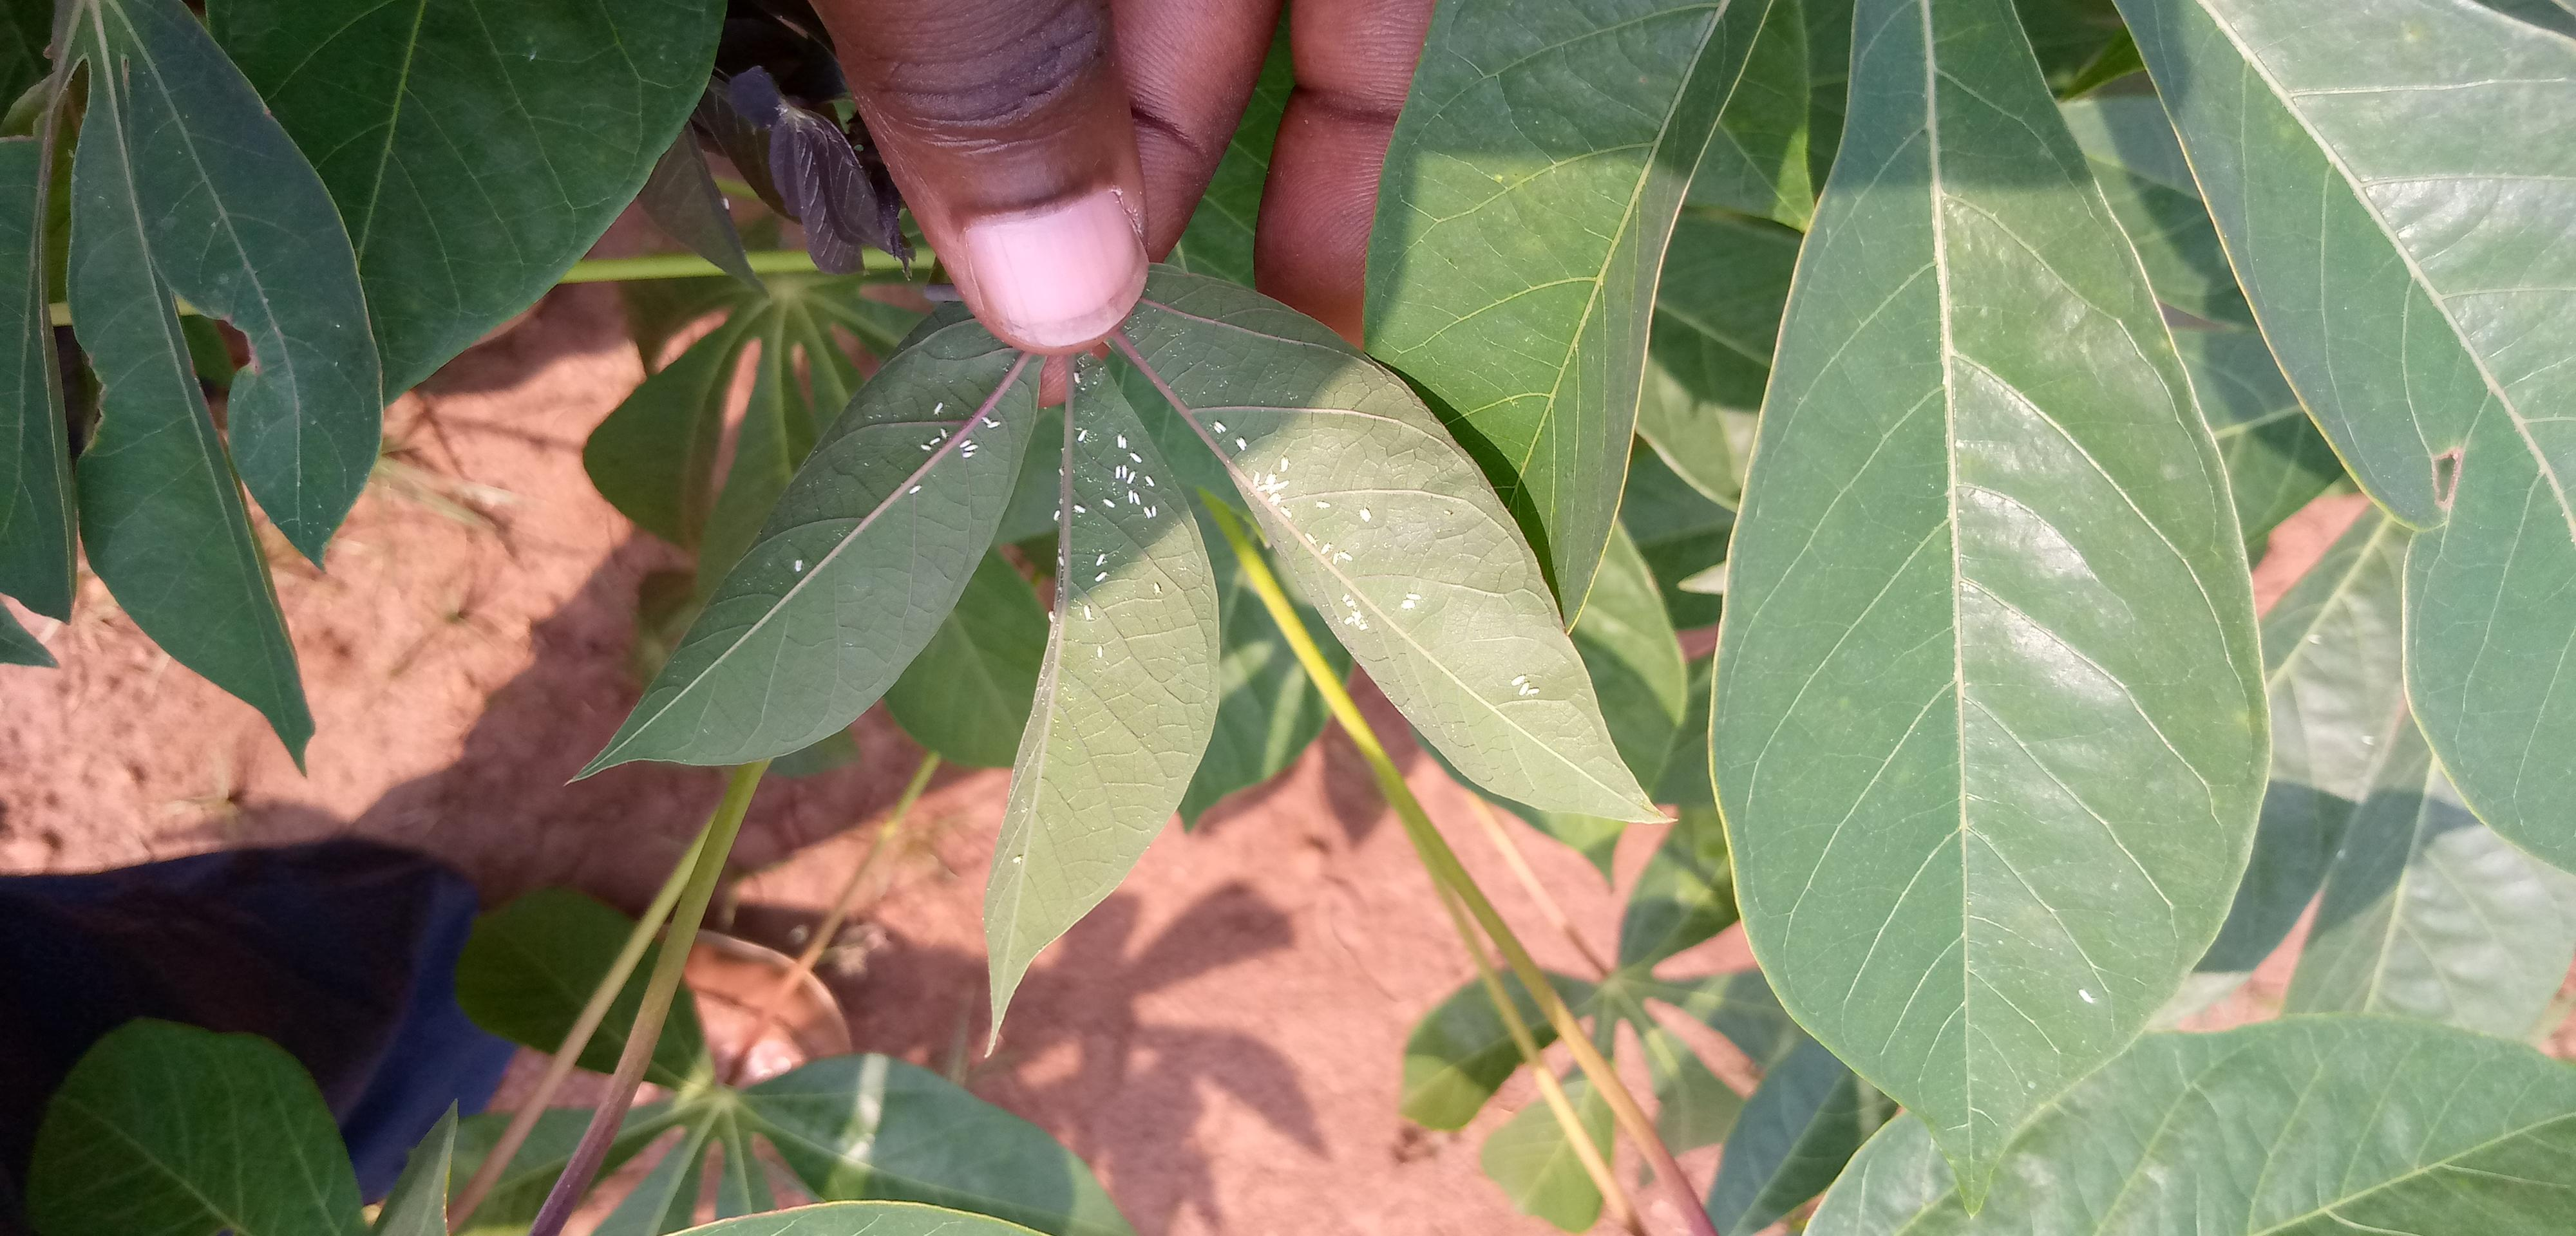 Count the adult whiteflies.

69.